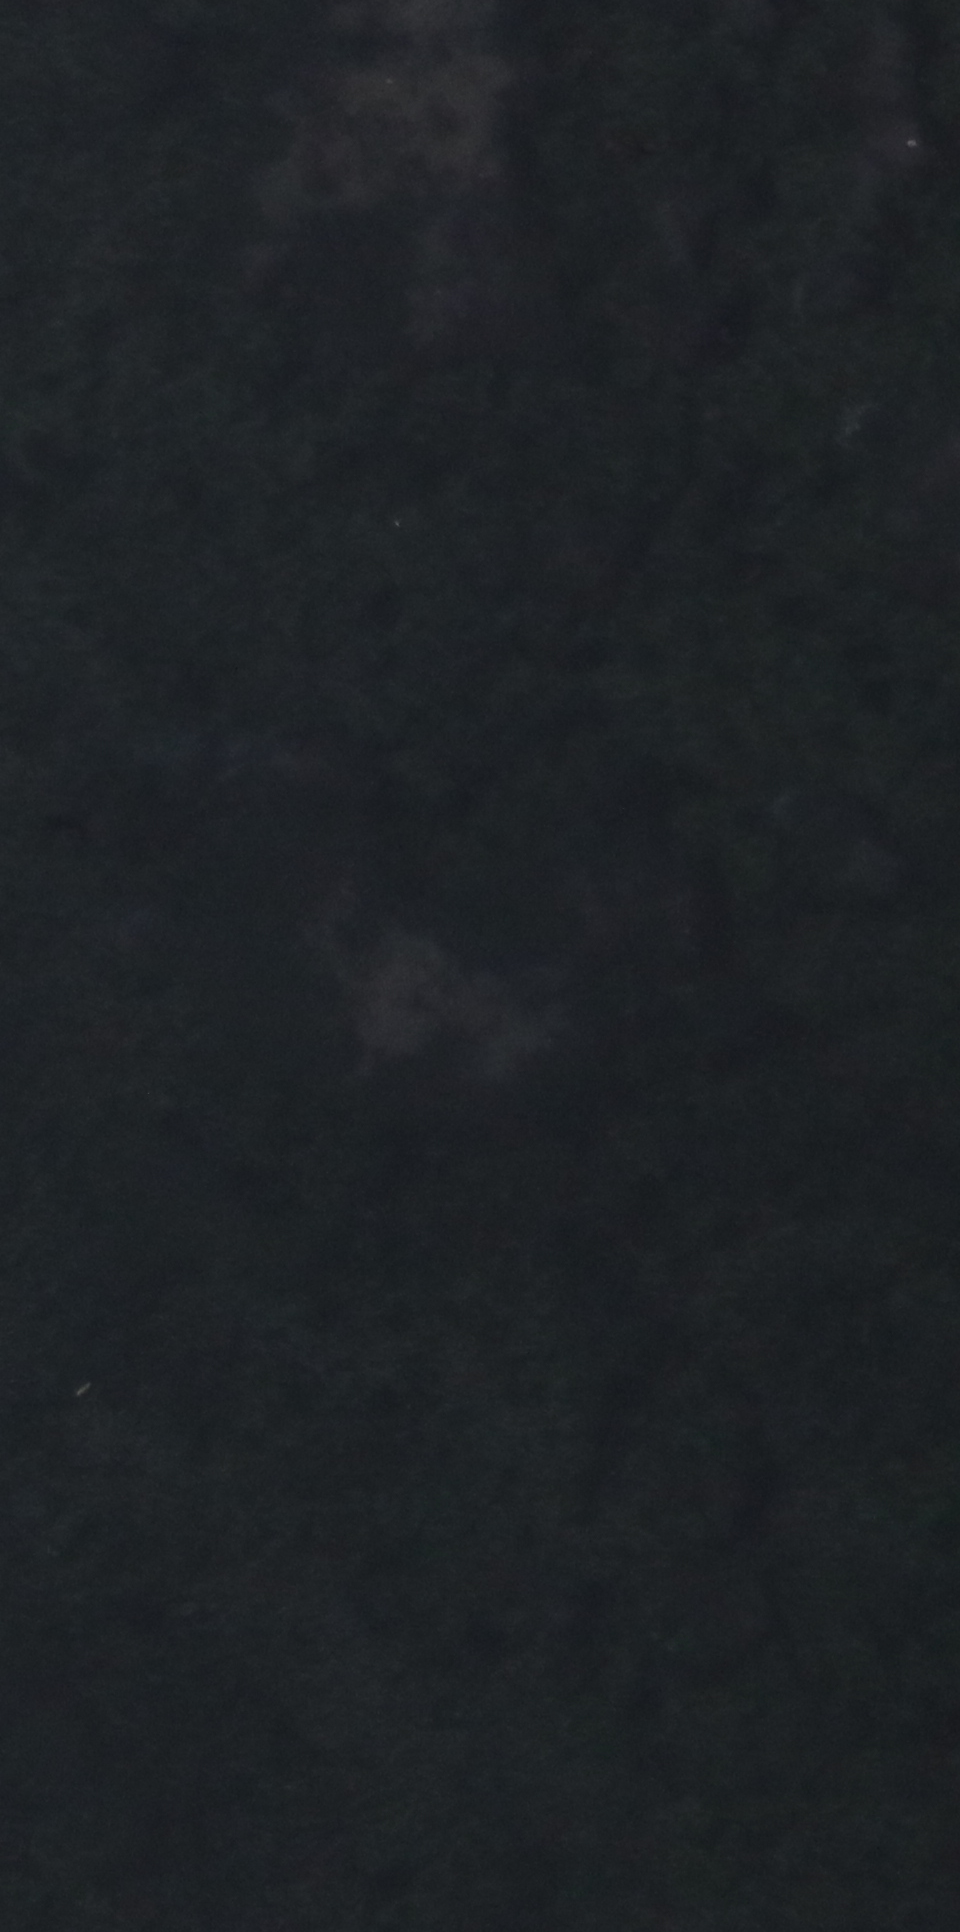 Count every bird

0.